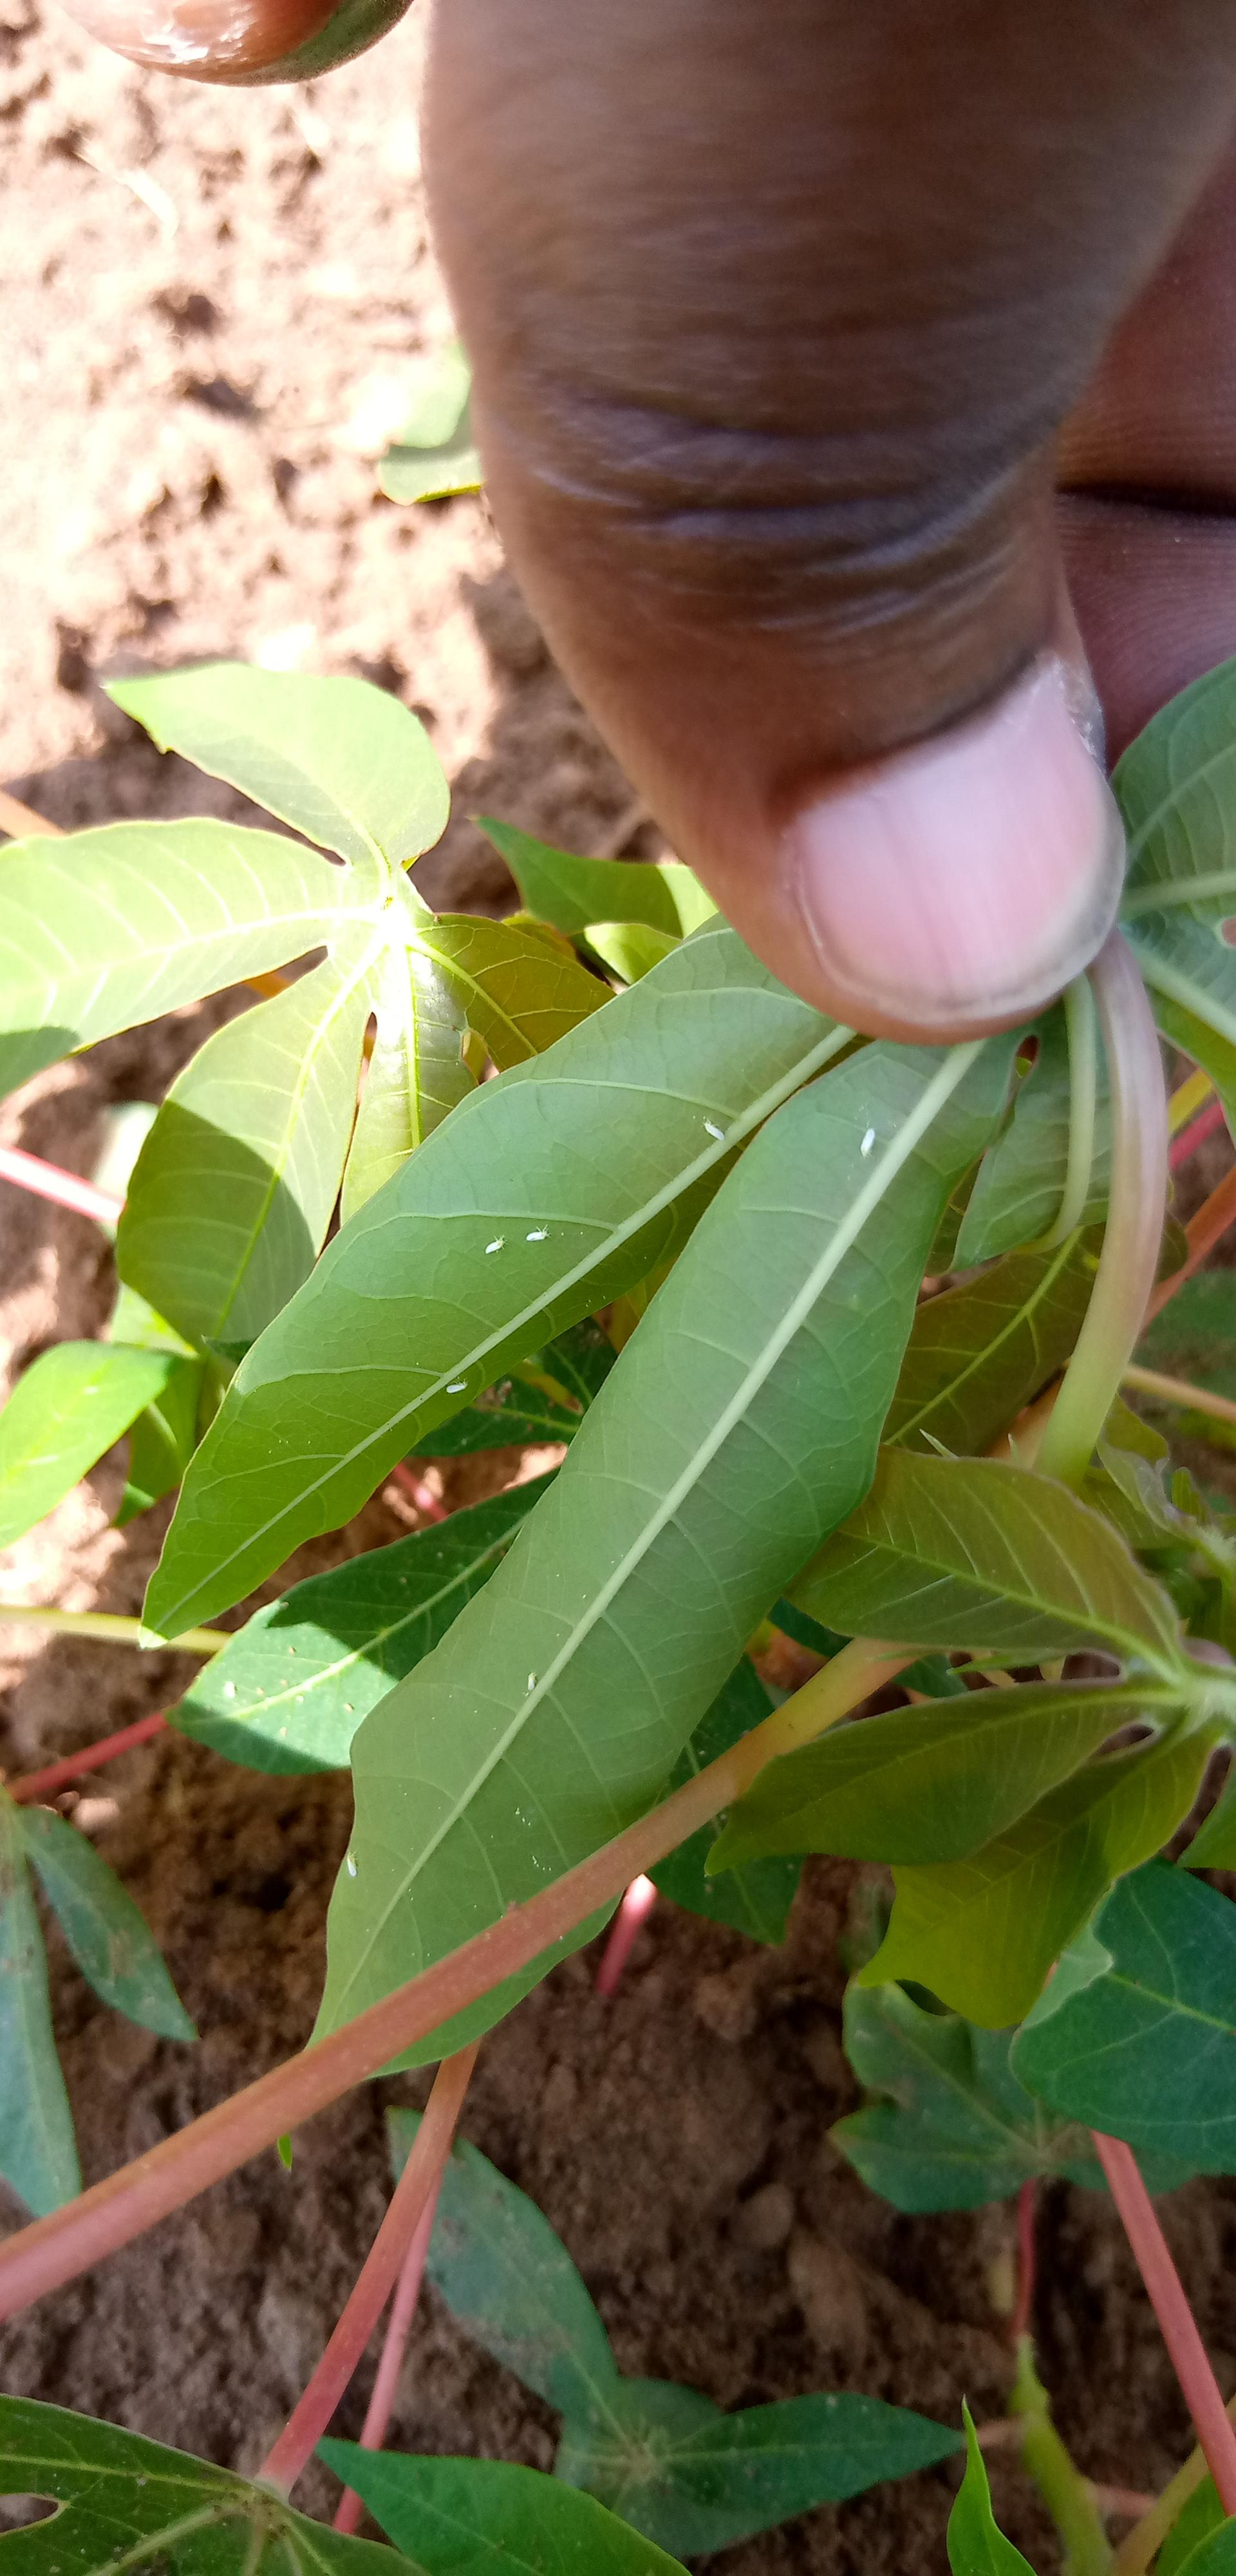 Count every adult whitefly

7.